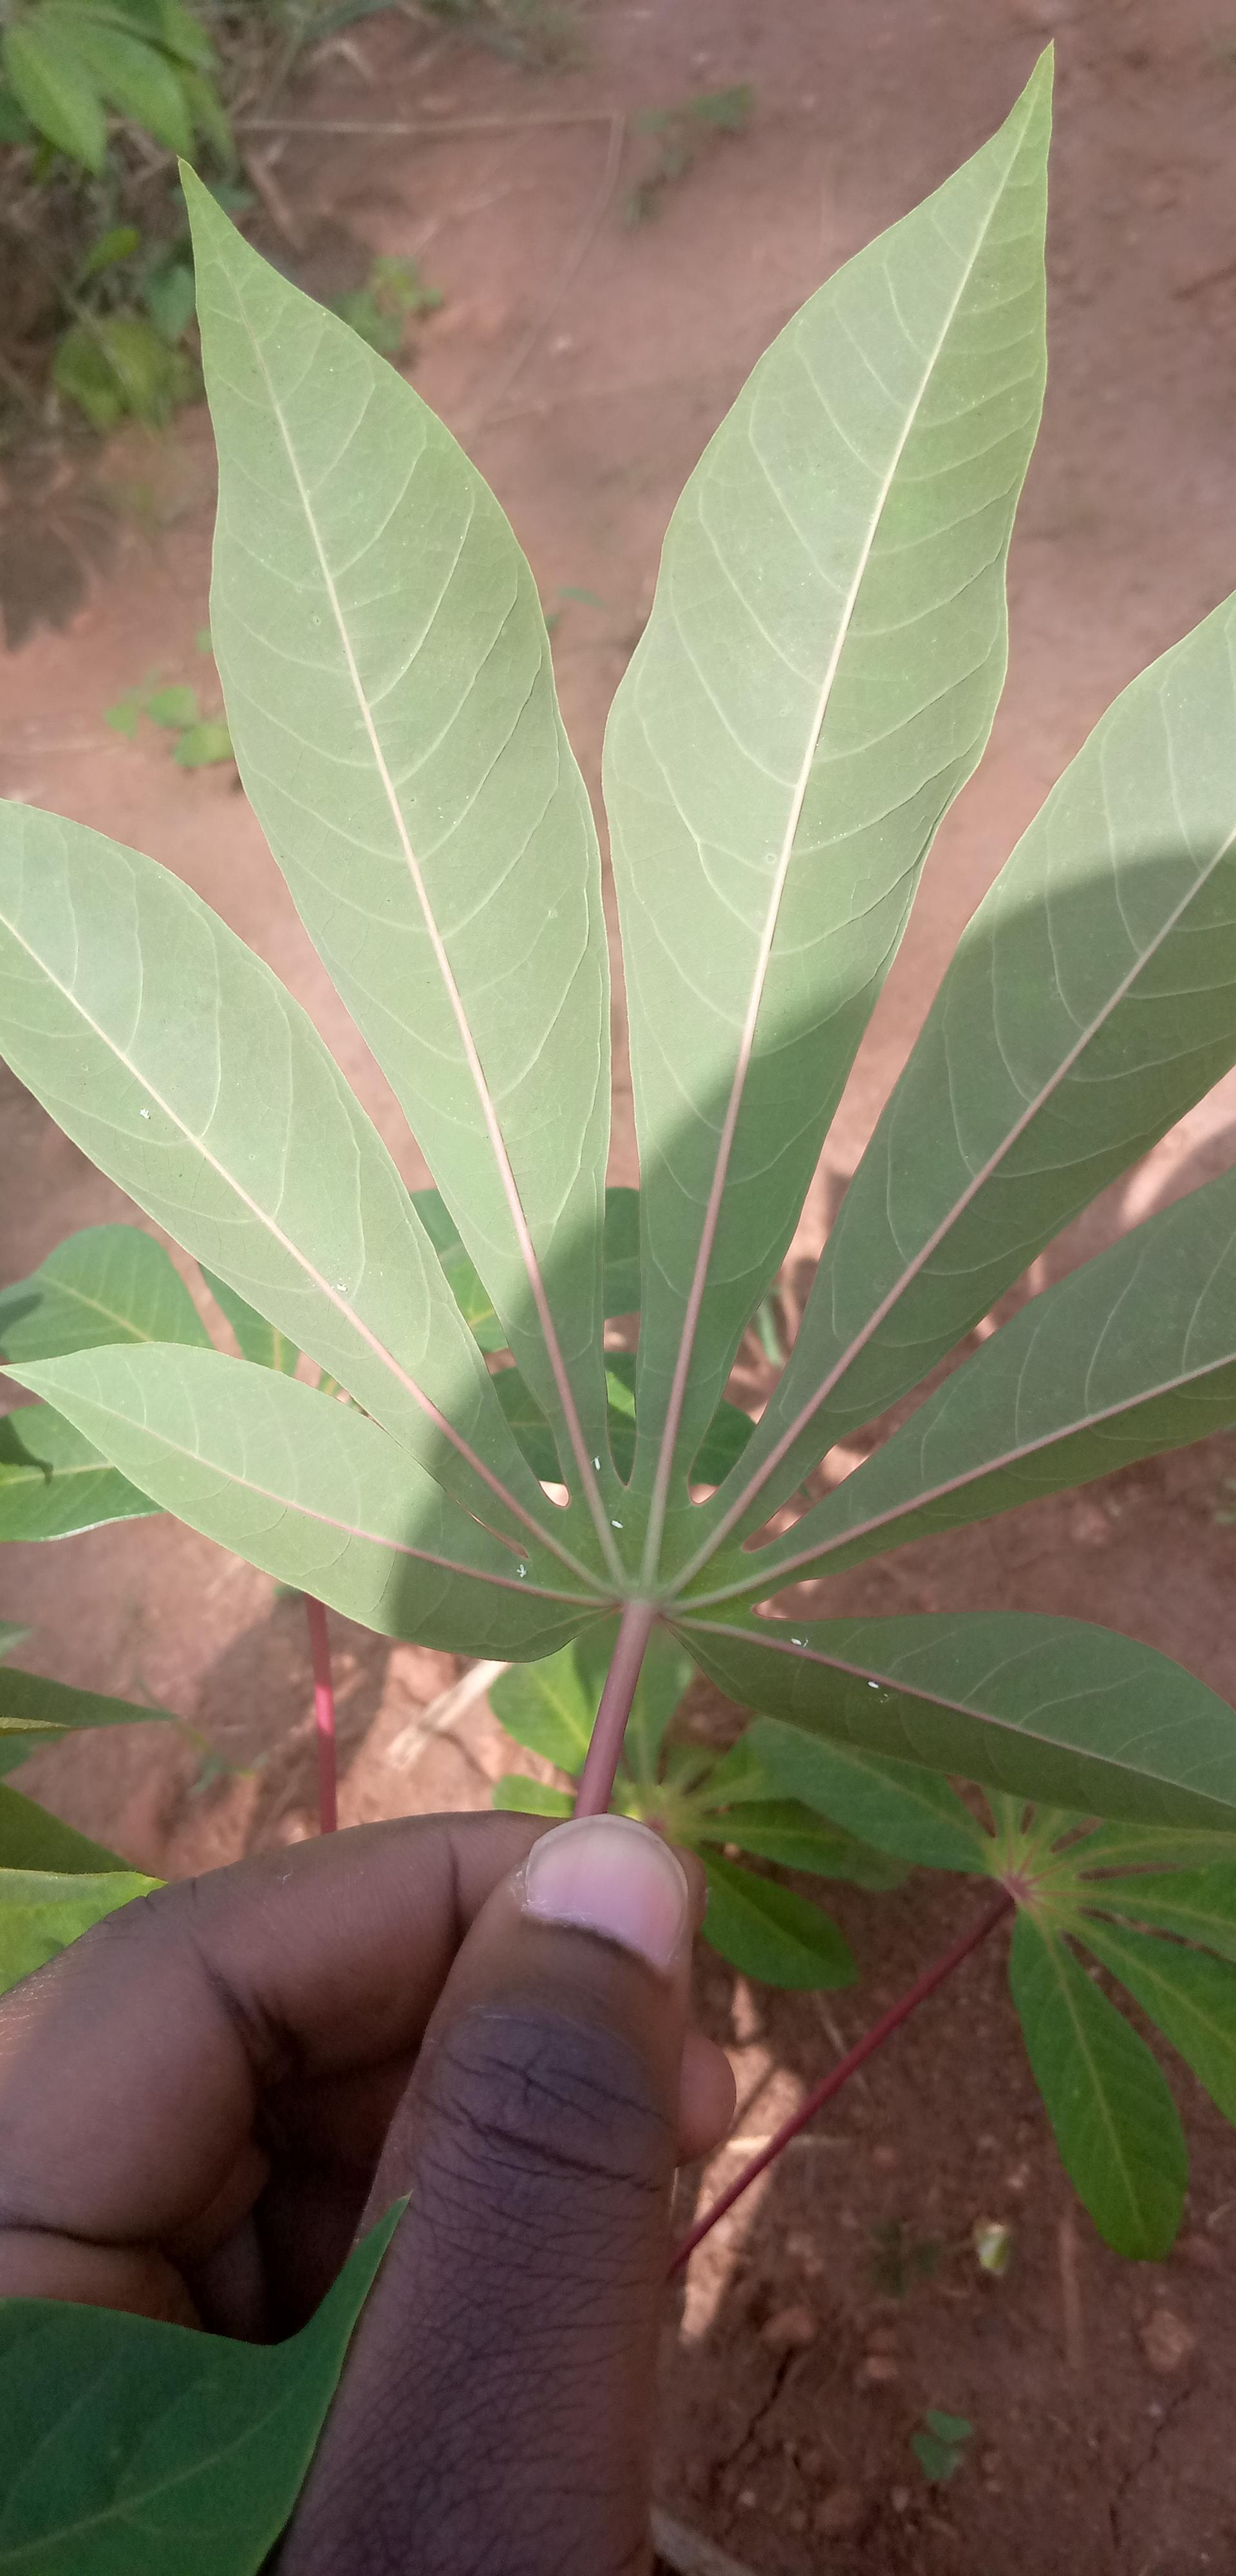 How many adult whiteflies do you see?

7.